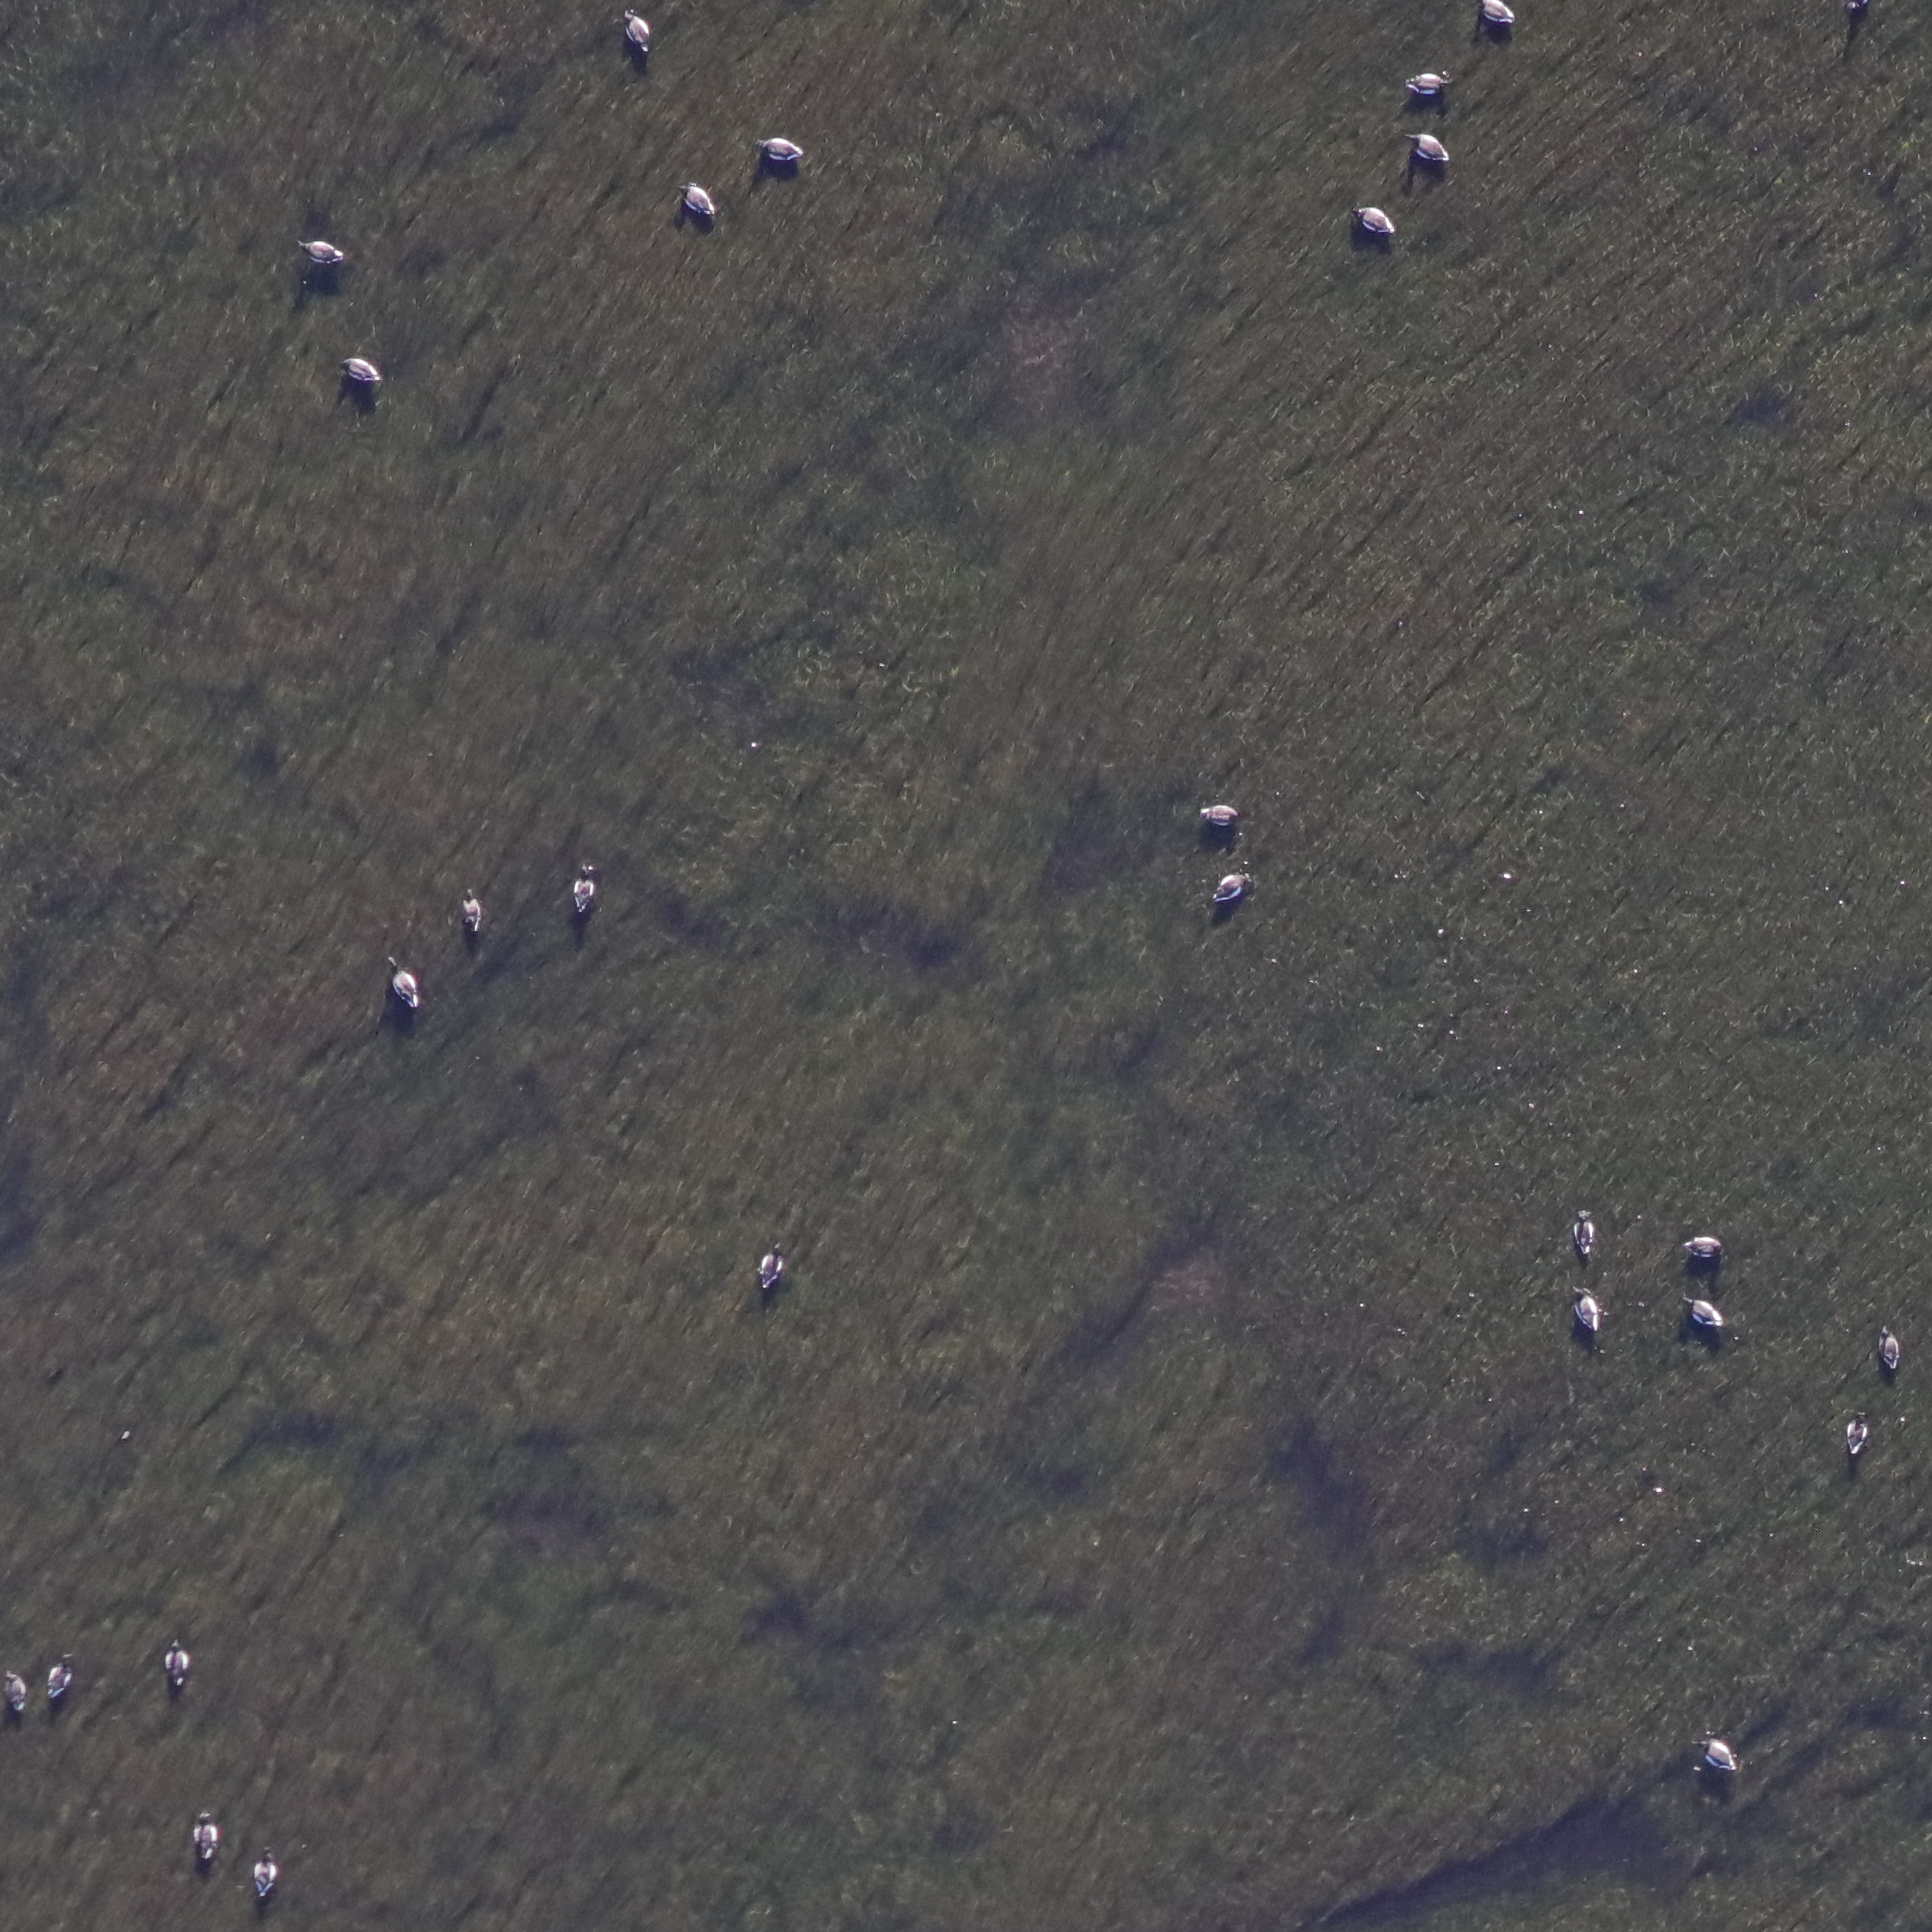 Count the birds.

27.